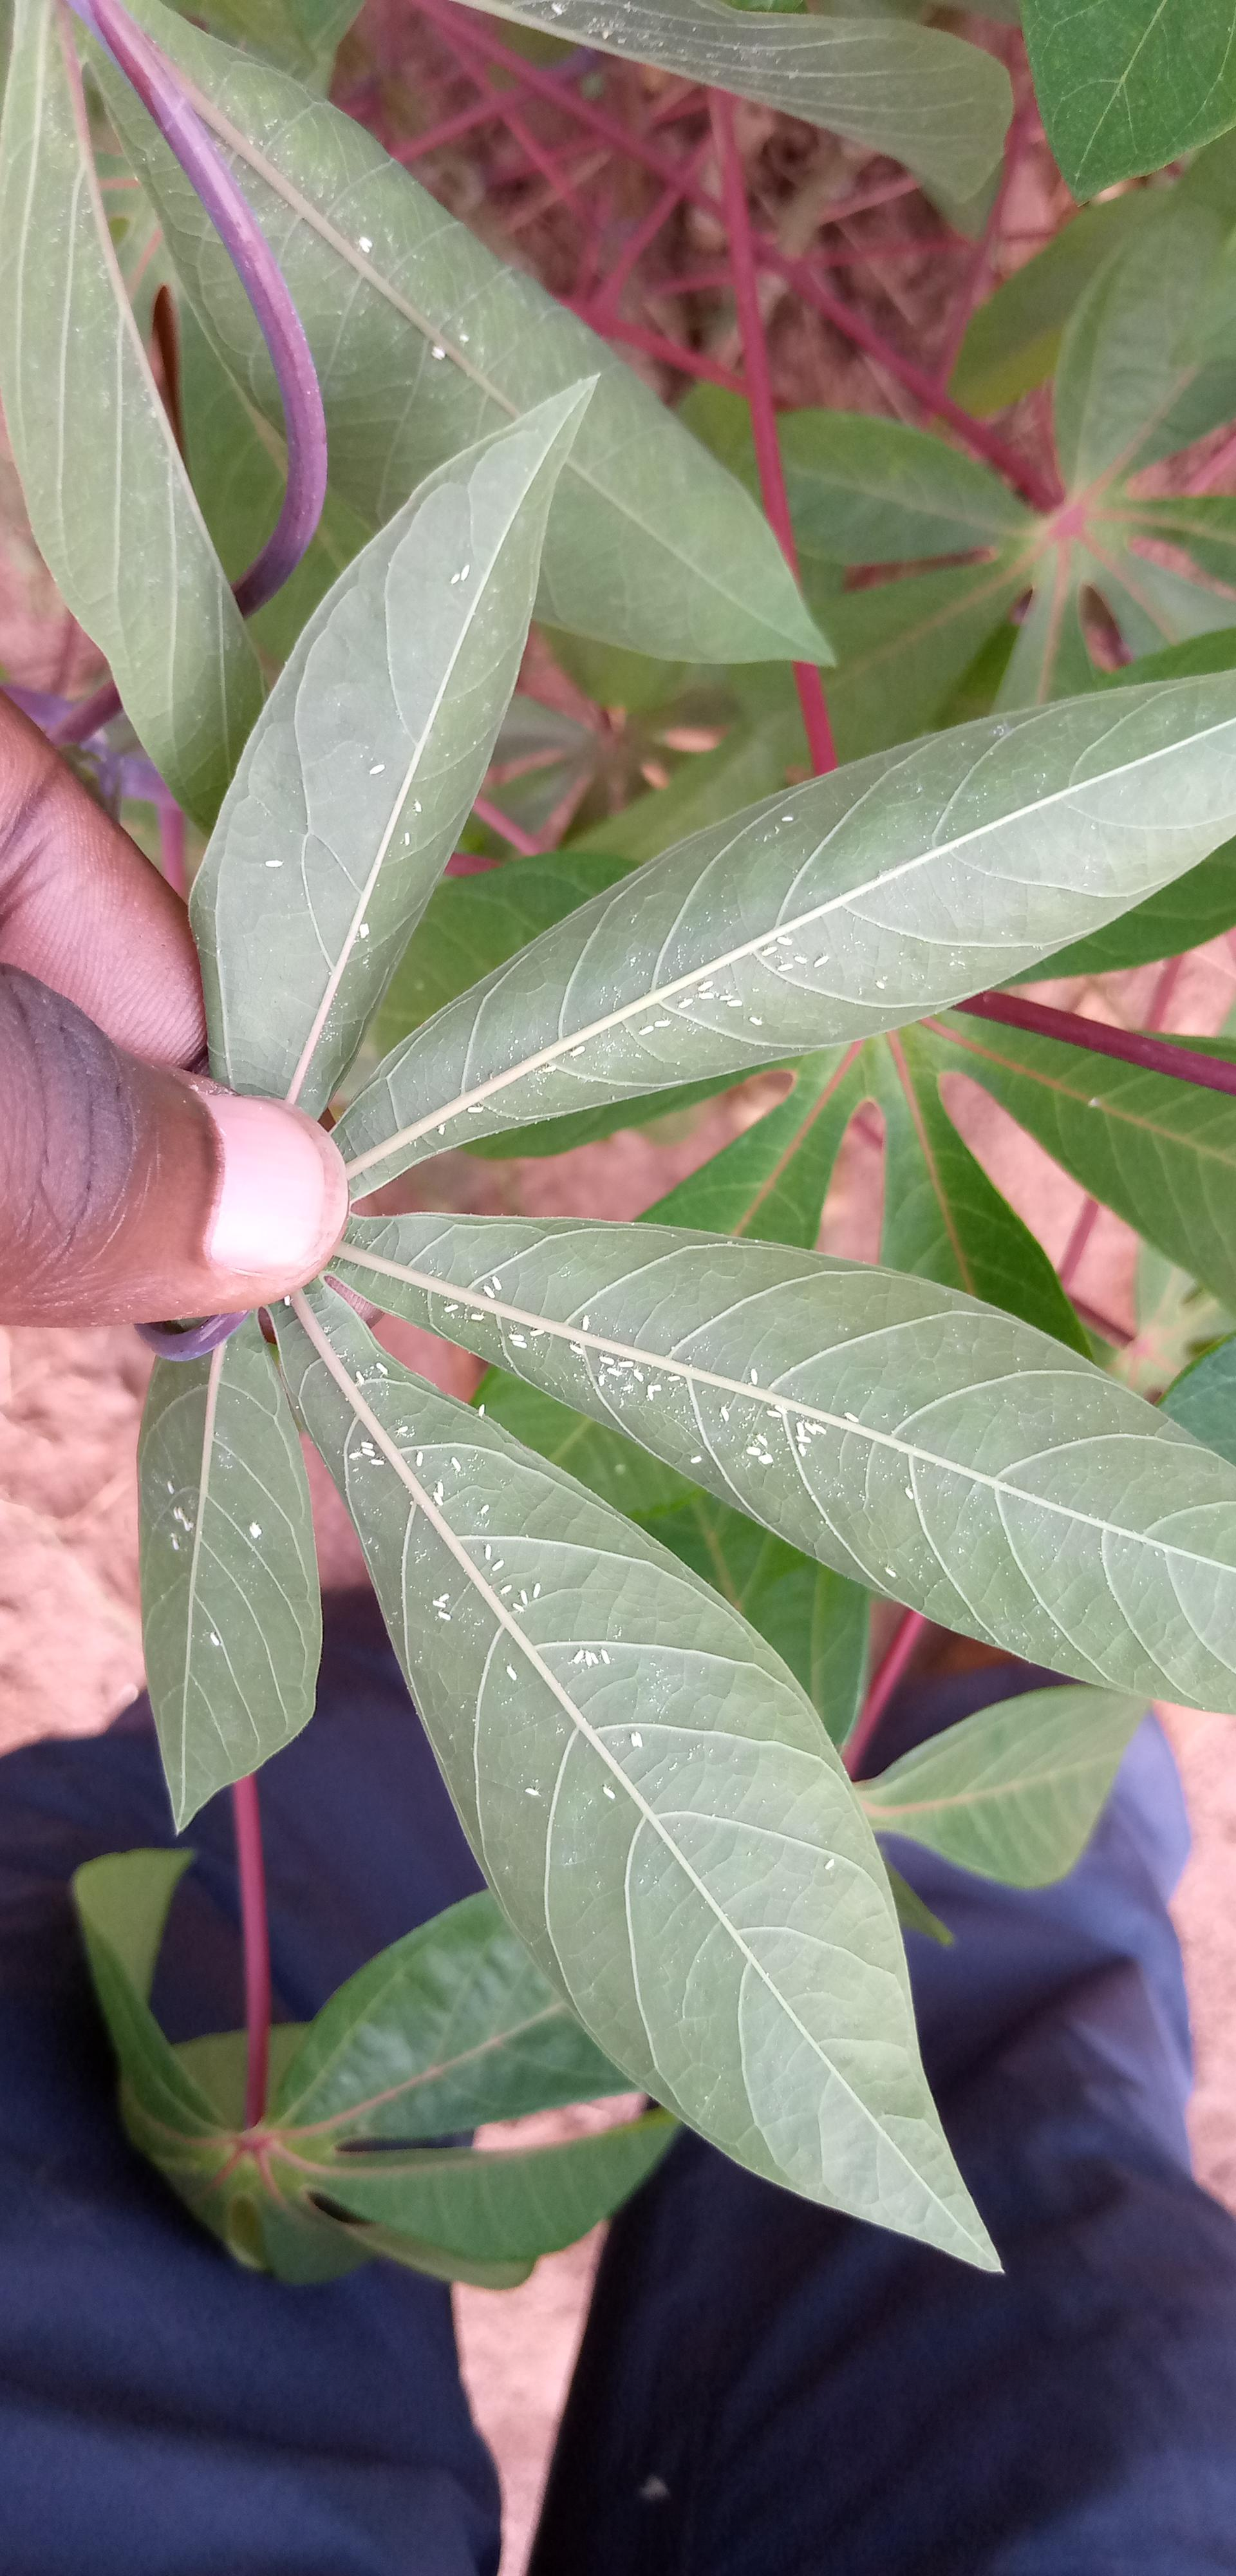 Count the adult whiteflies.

105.